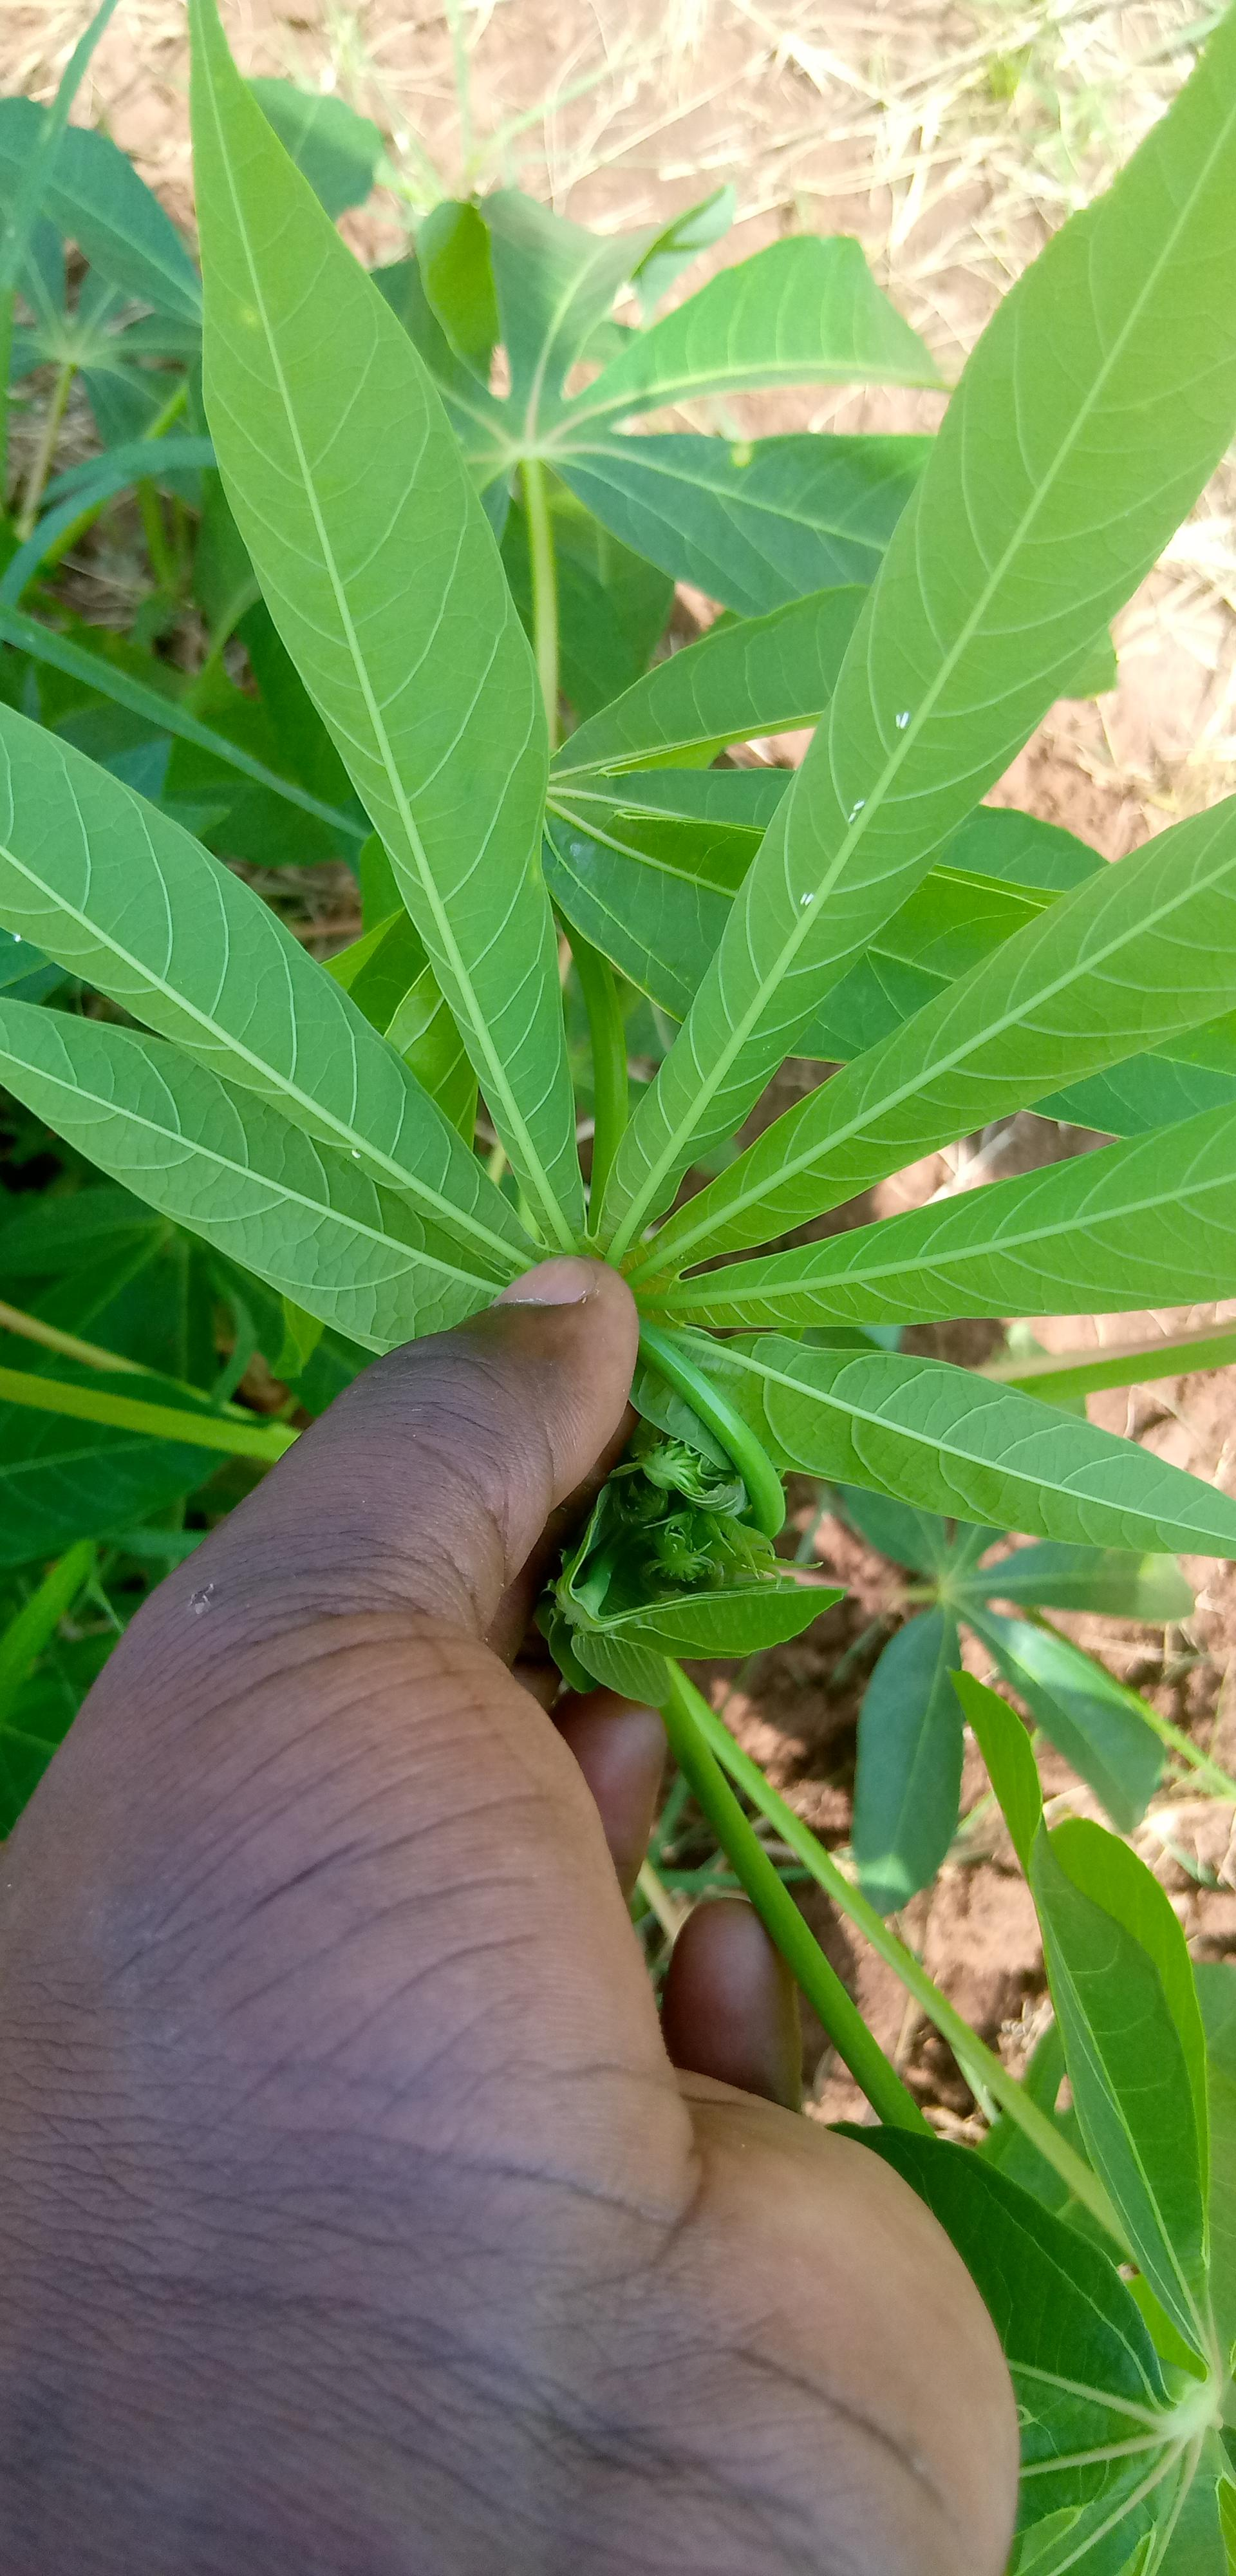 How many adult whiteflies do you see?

8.